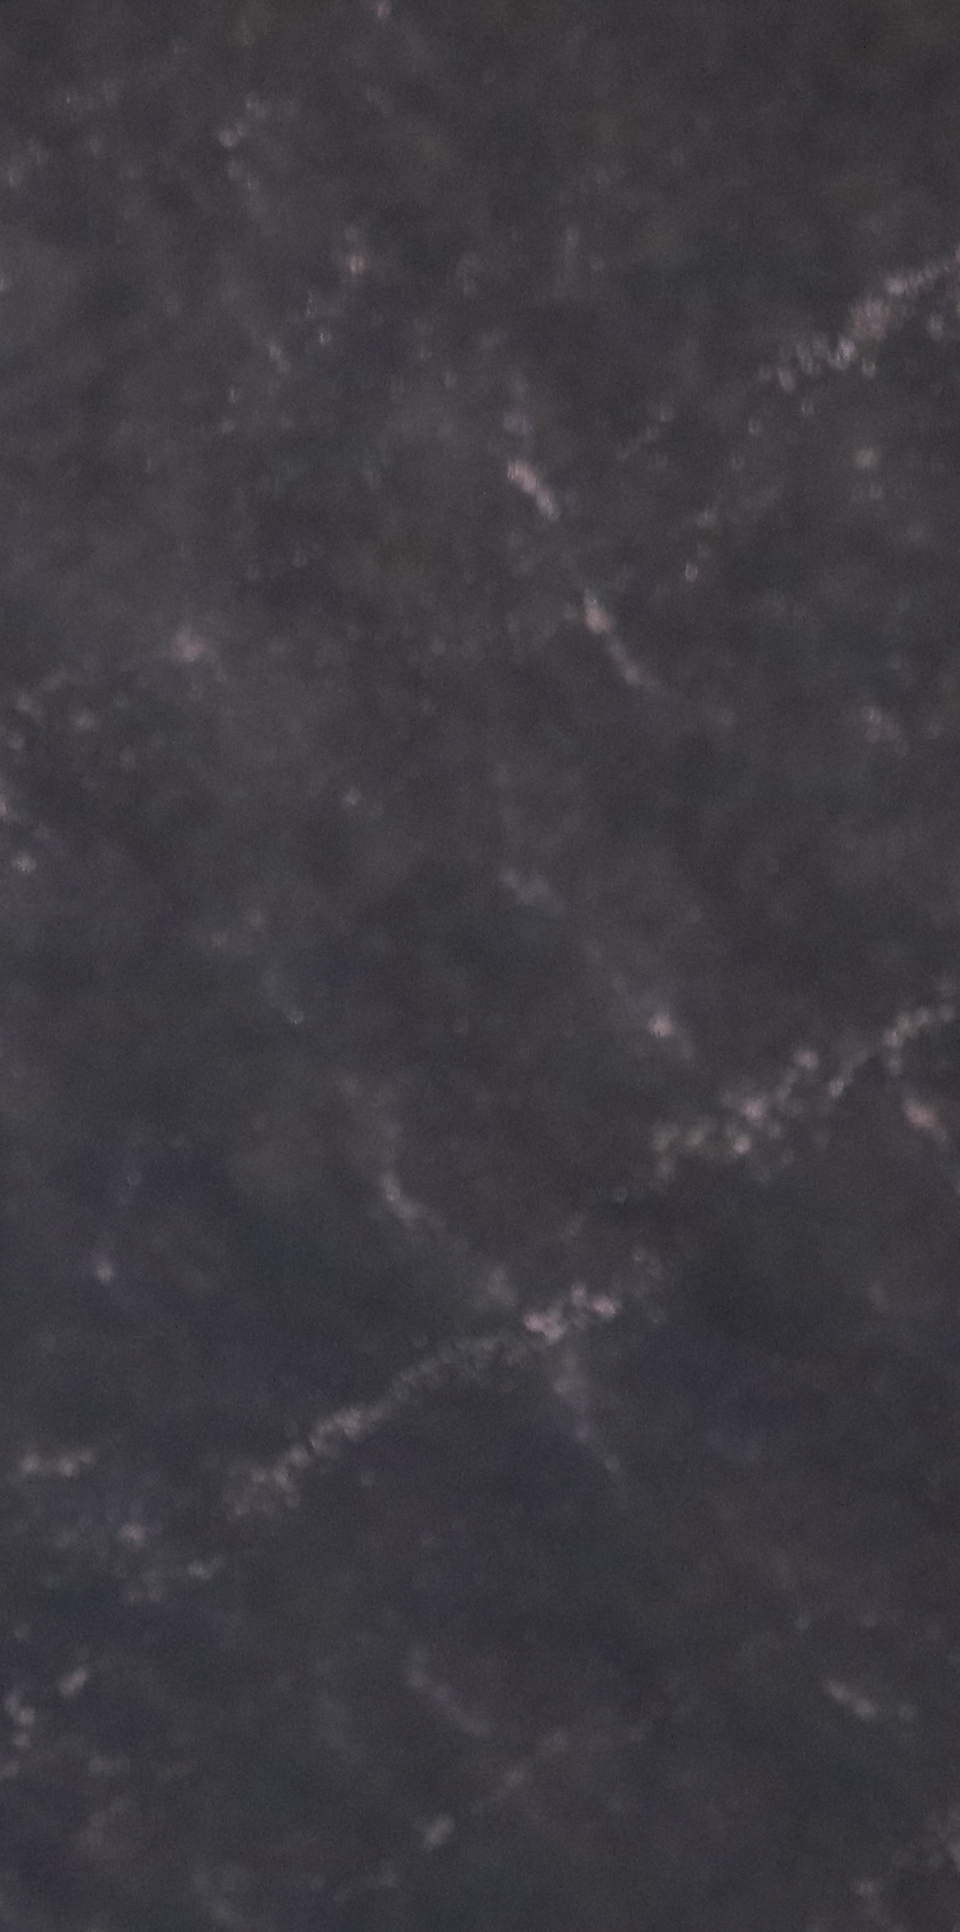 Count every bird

0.